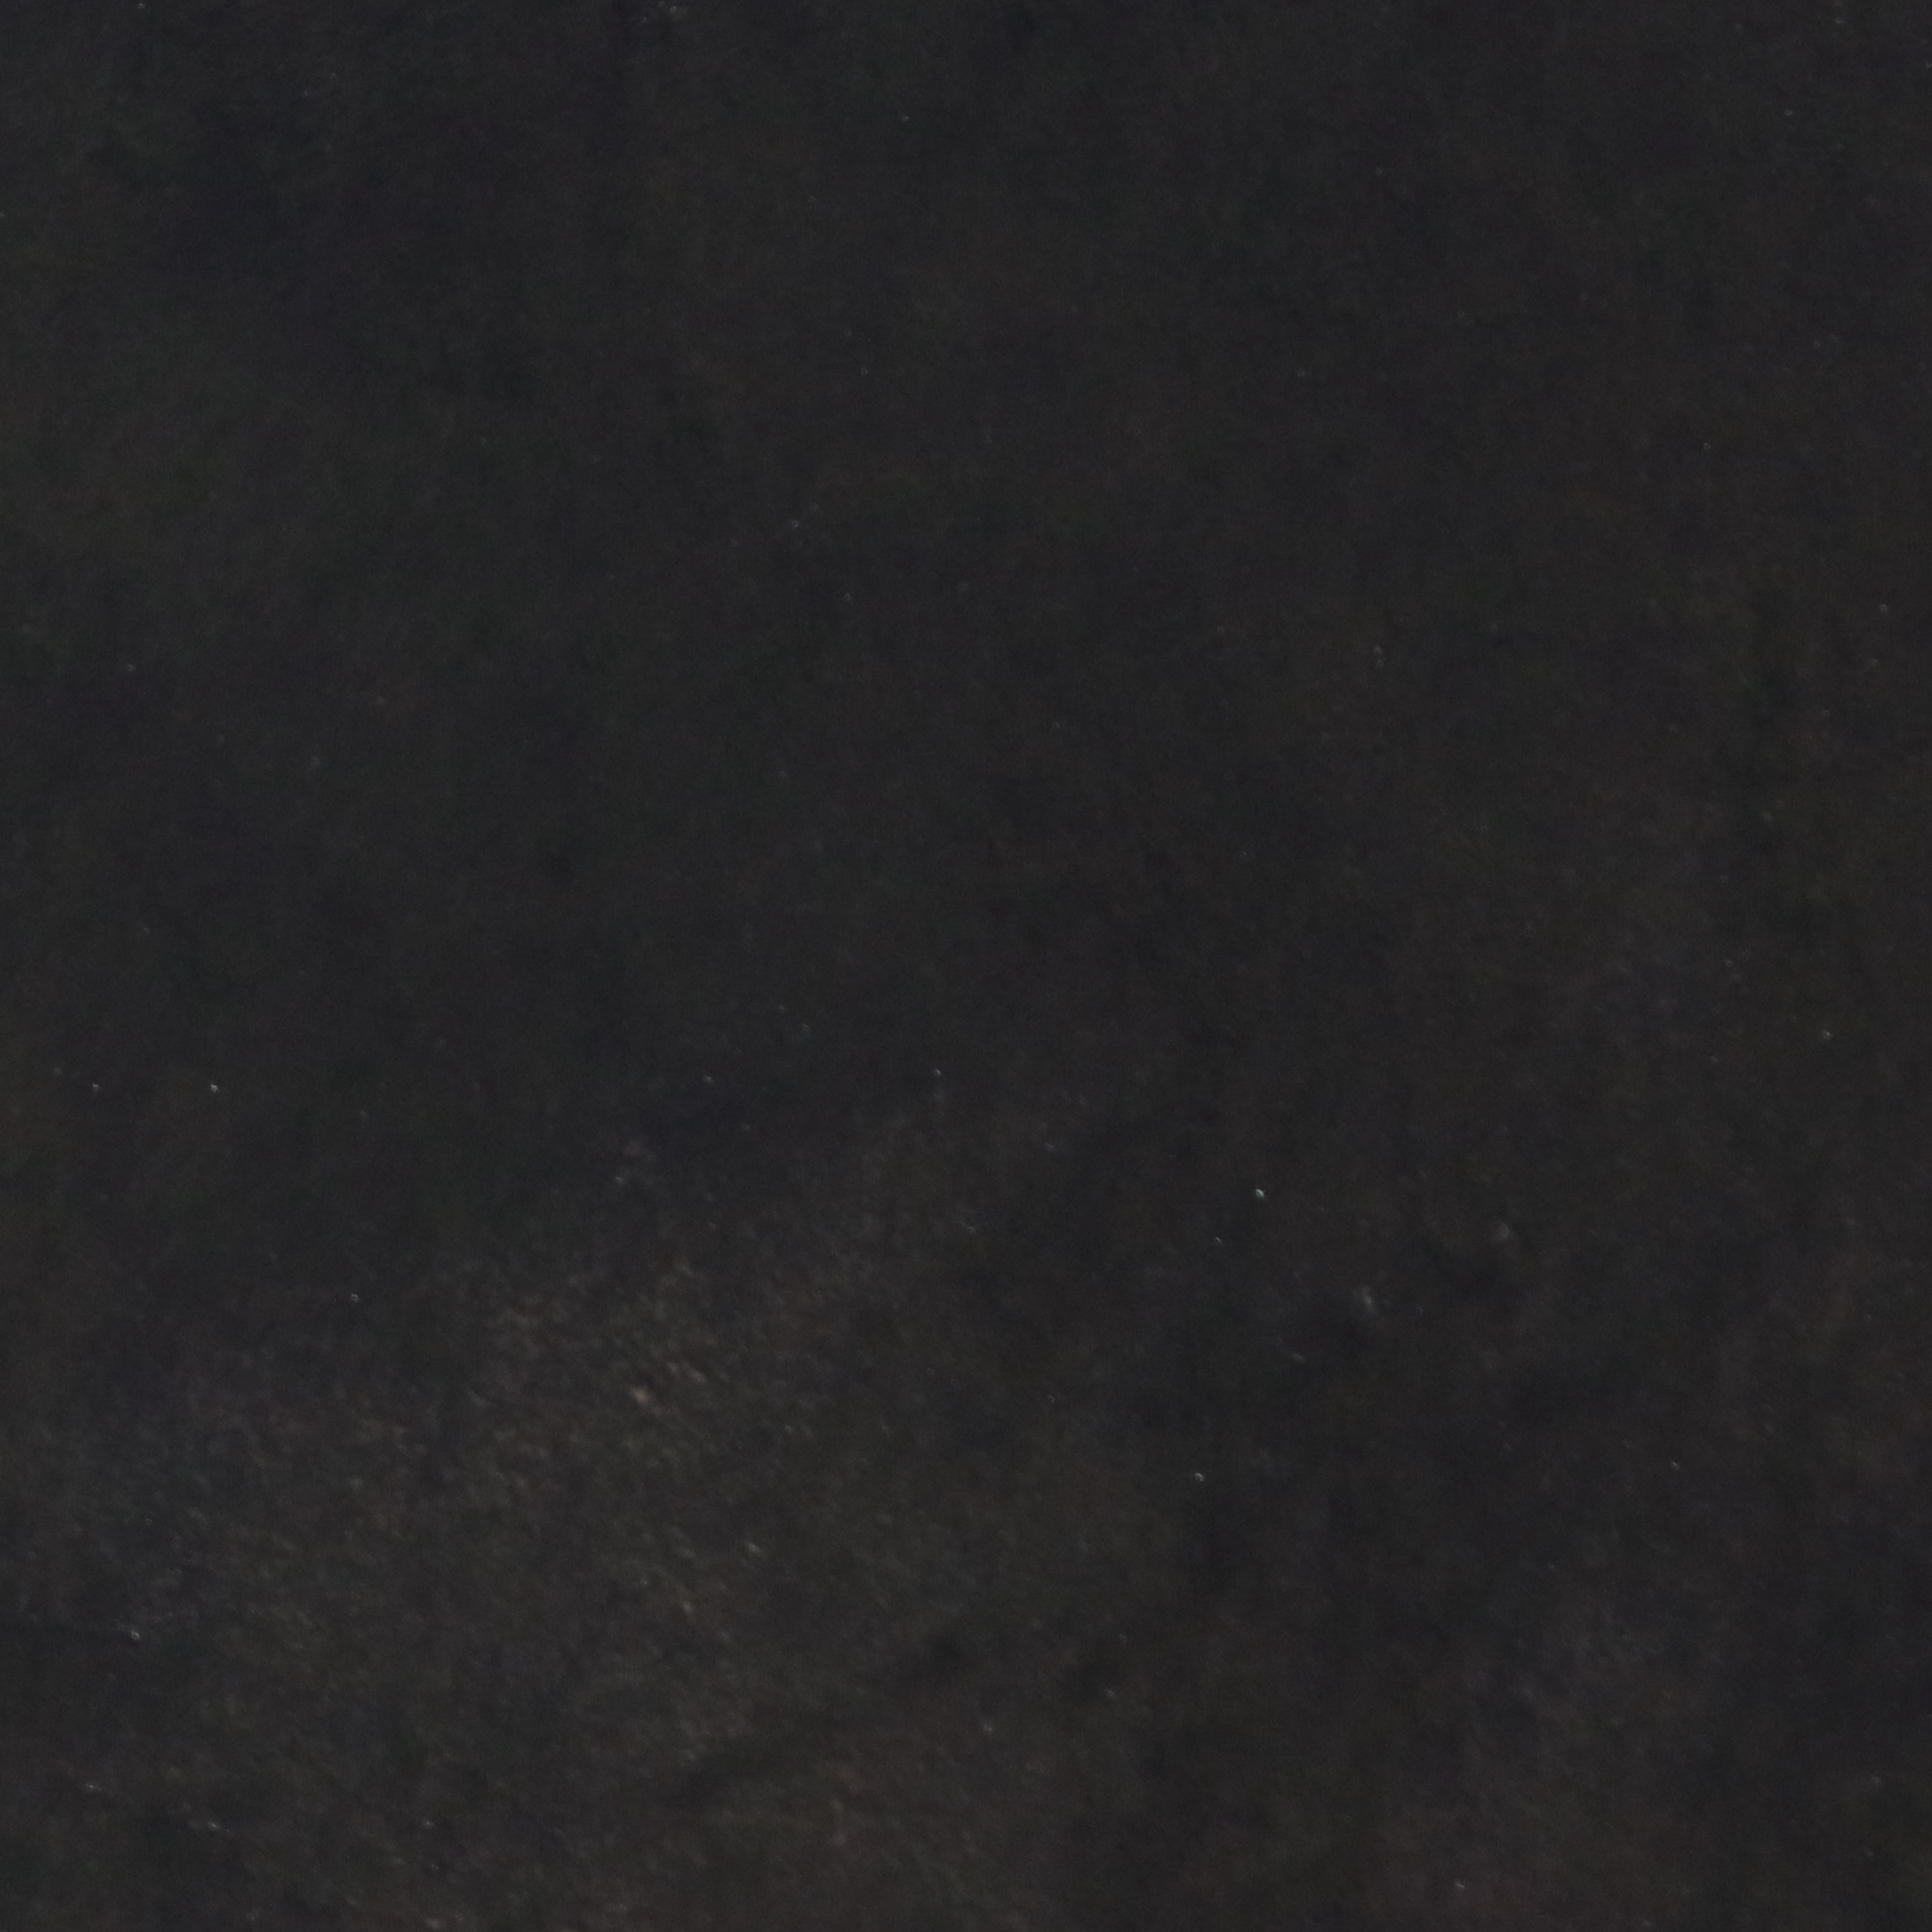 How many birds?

0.